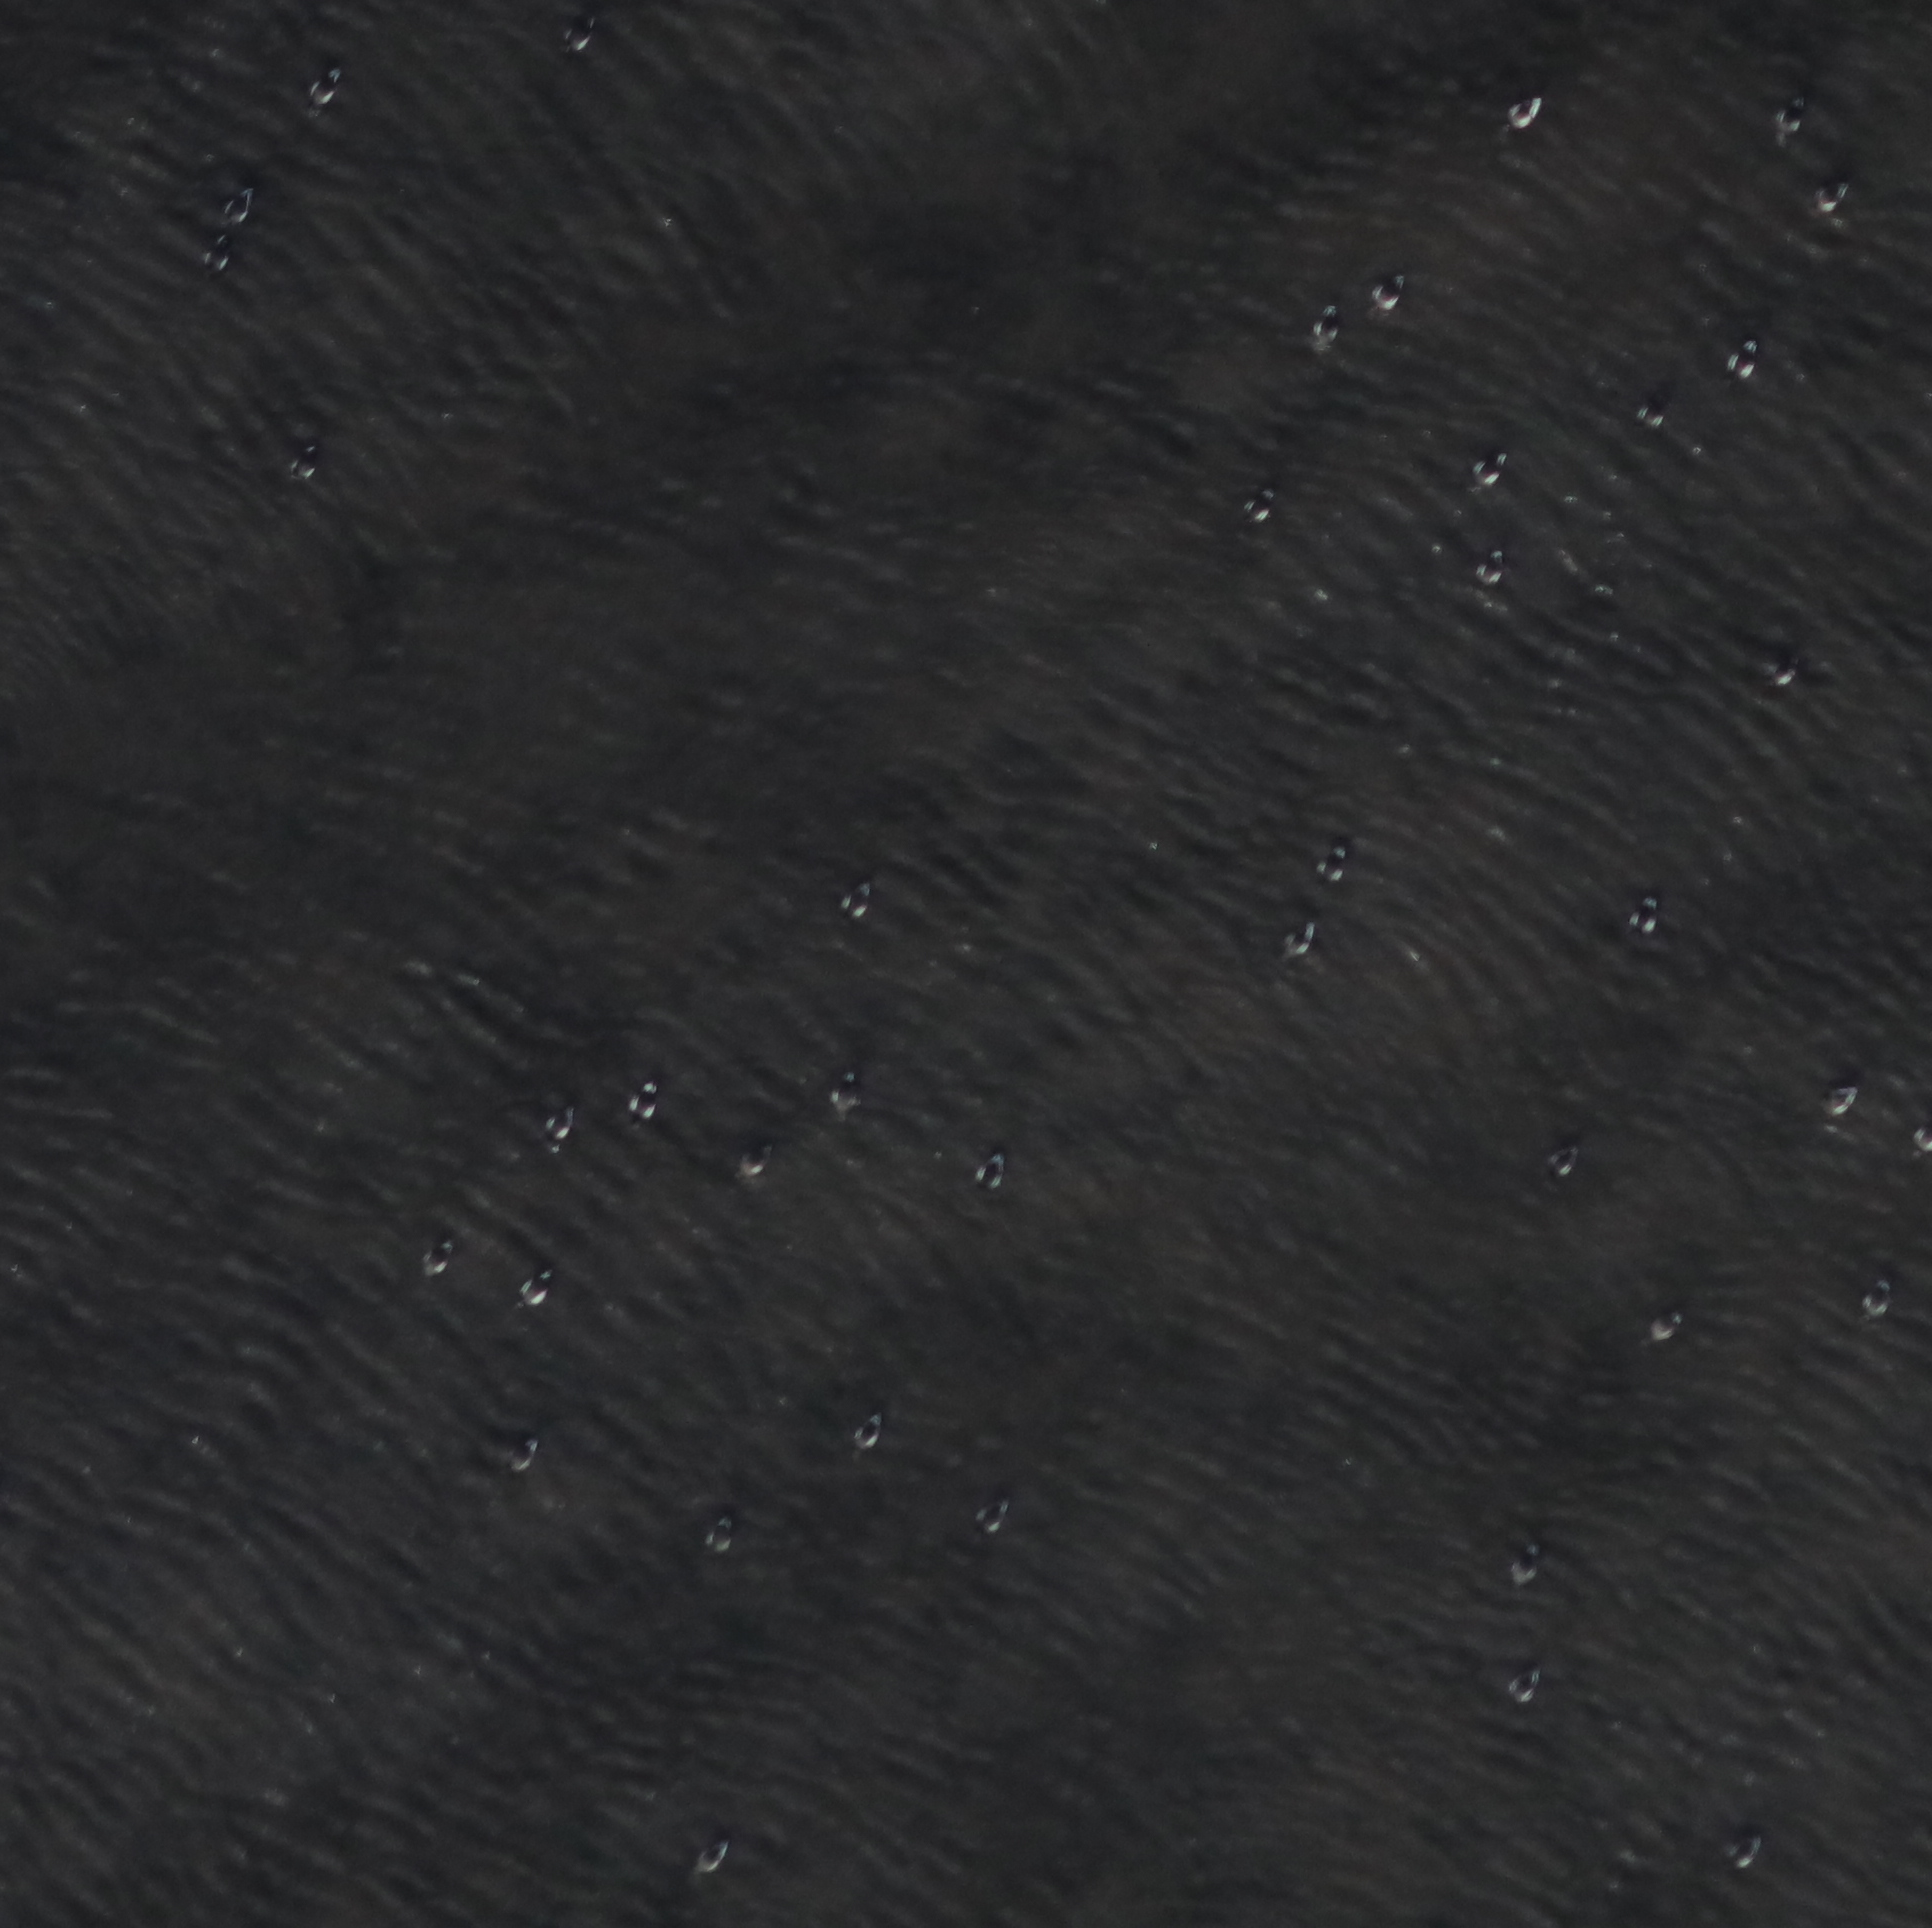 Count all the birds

41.